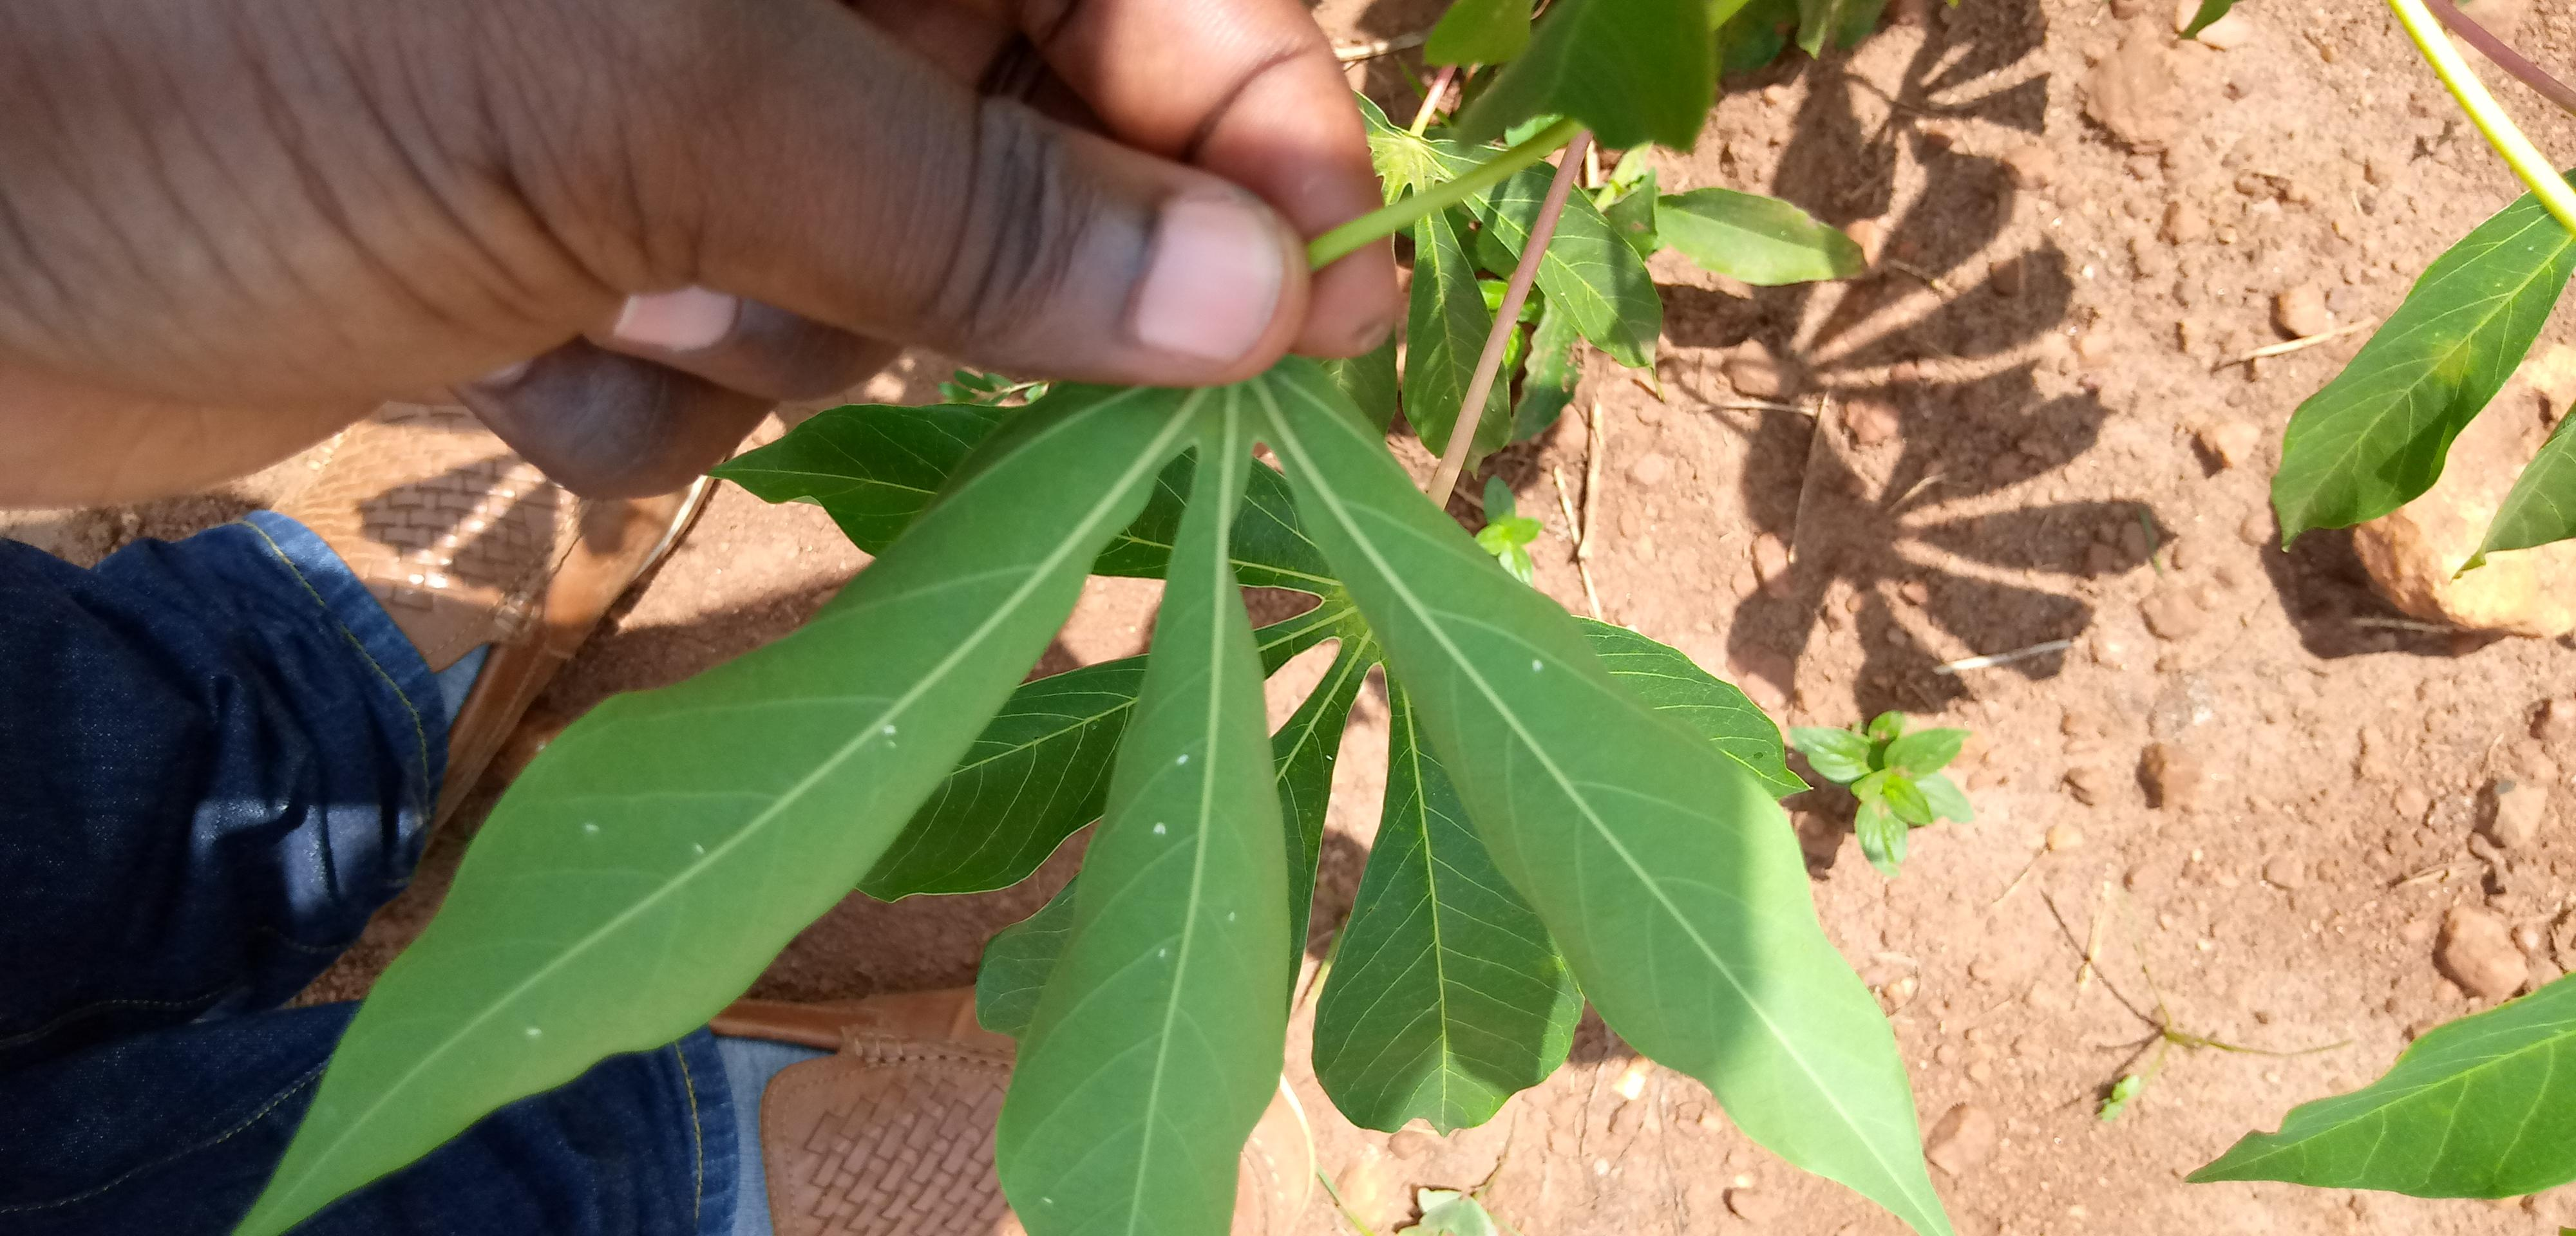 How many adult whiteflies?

1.